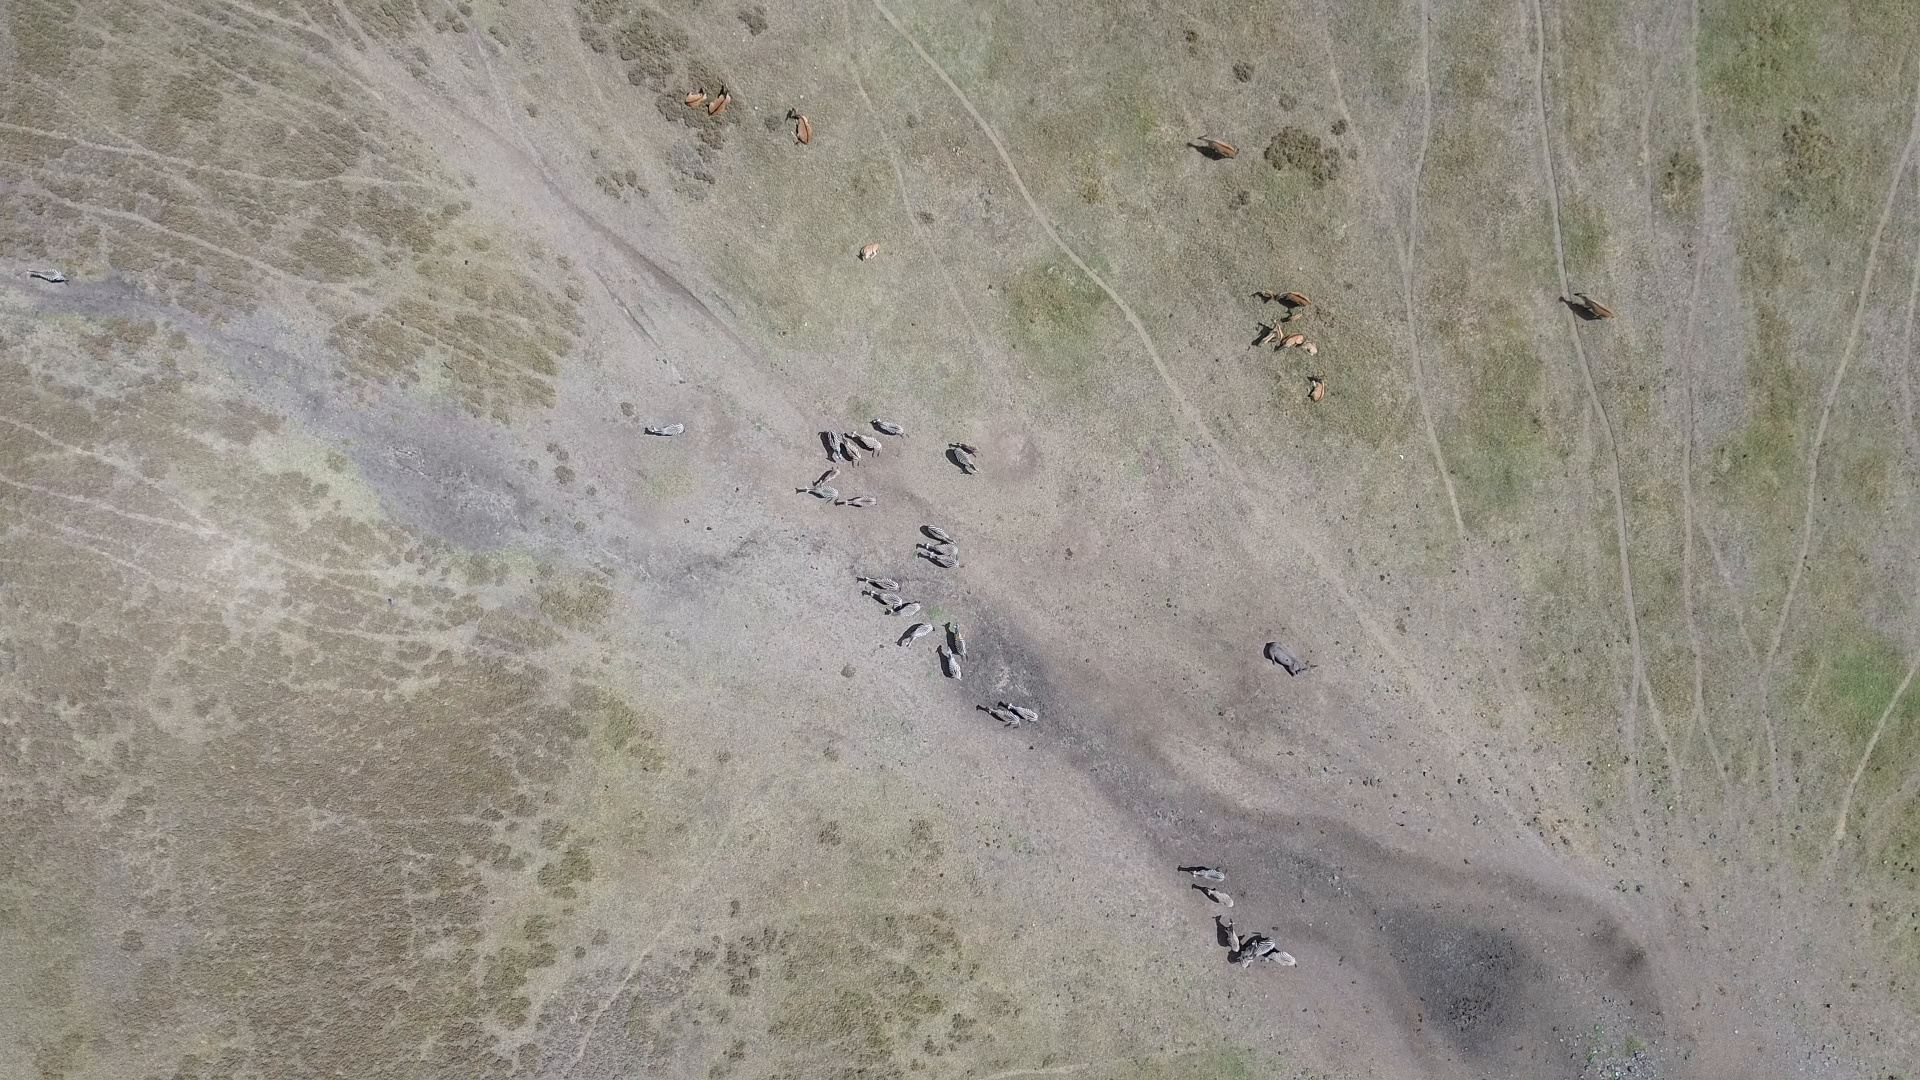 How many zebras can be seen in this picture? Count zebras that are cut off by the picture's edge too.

25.